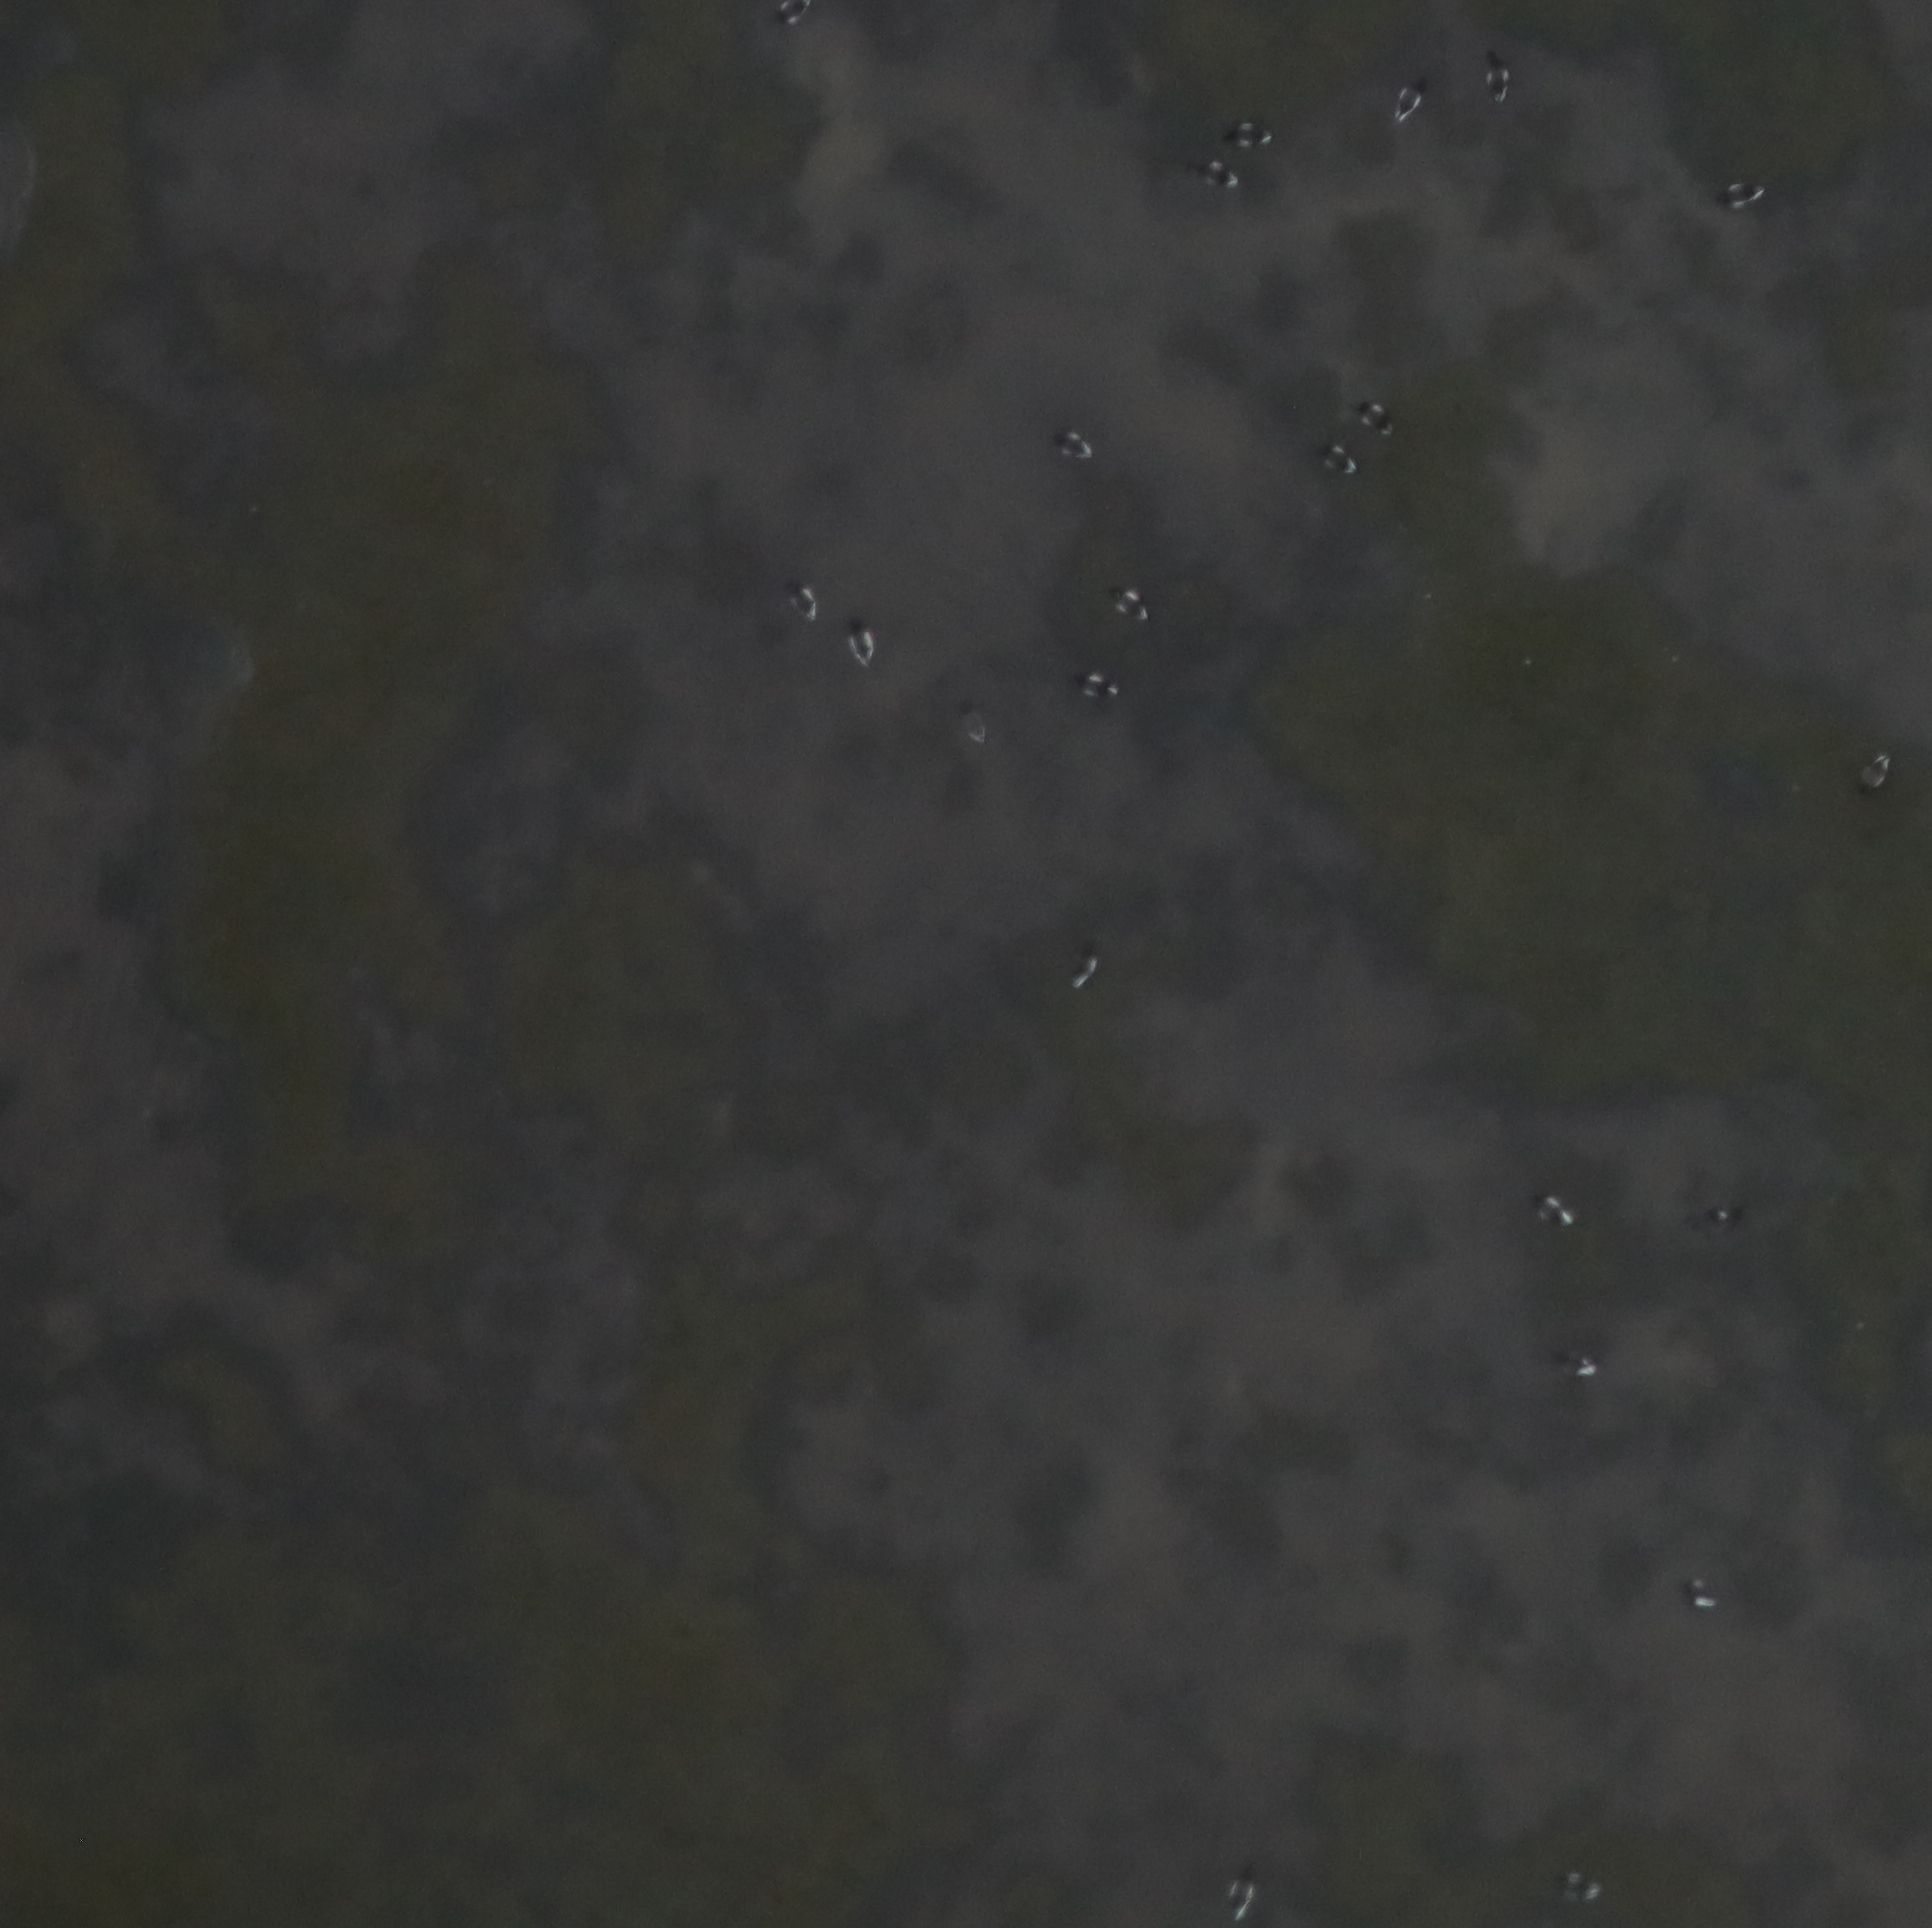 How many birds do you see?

22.